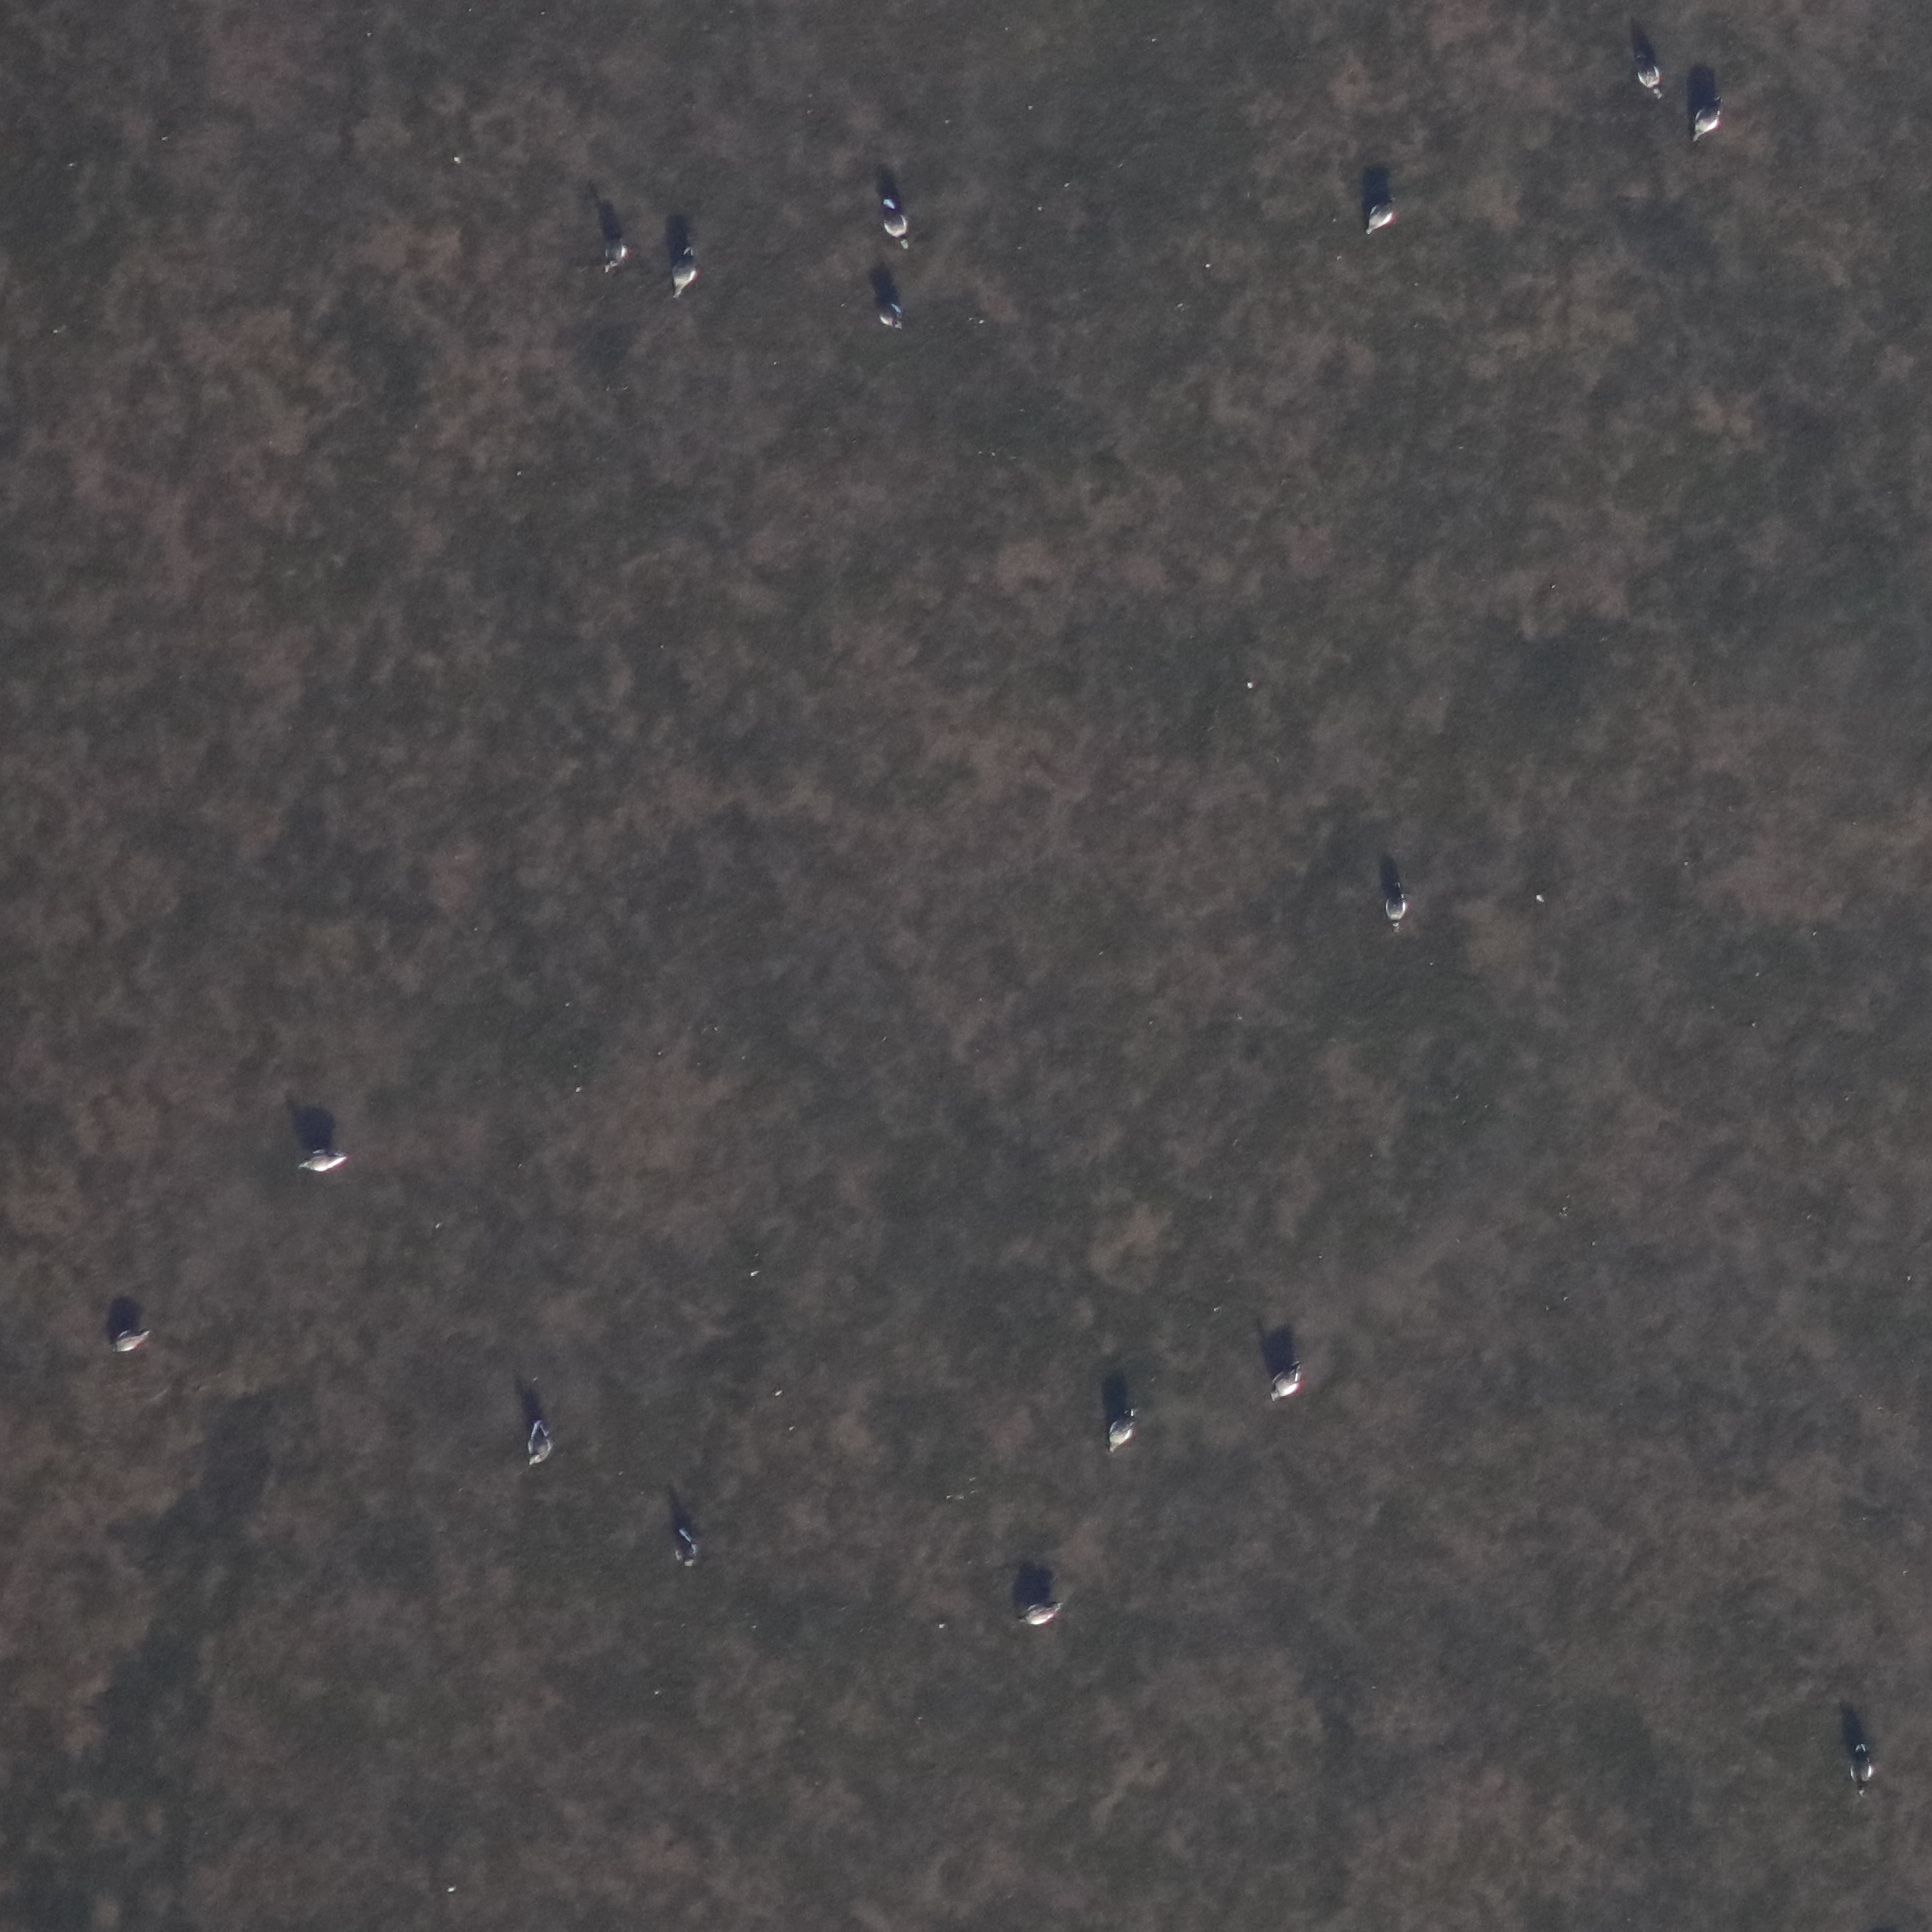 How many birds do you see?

16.